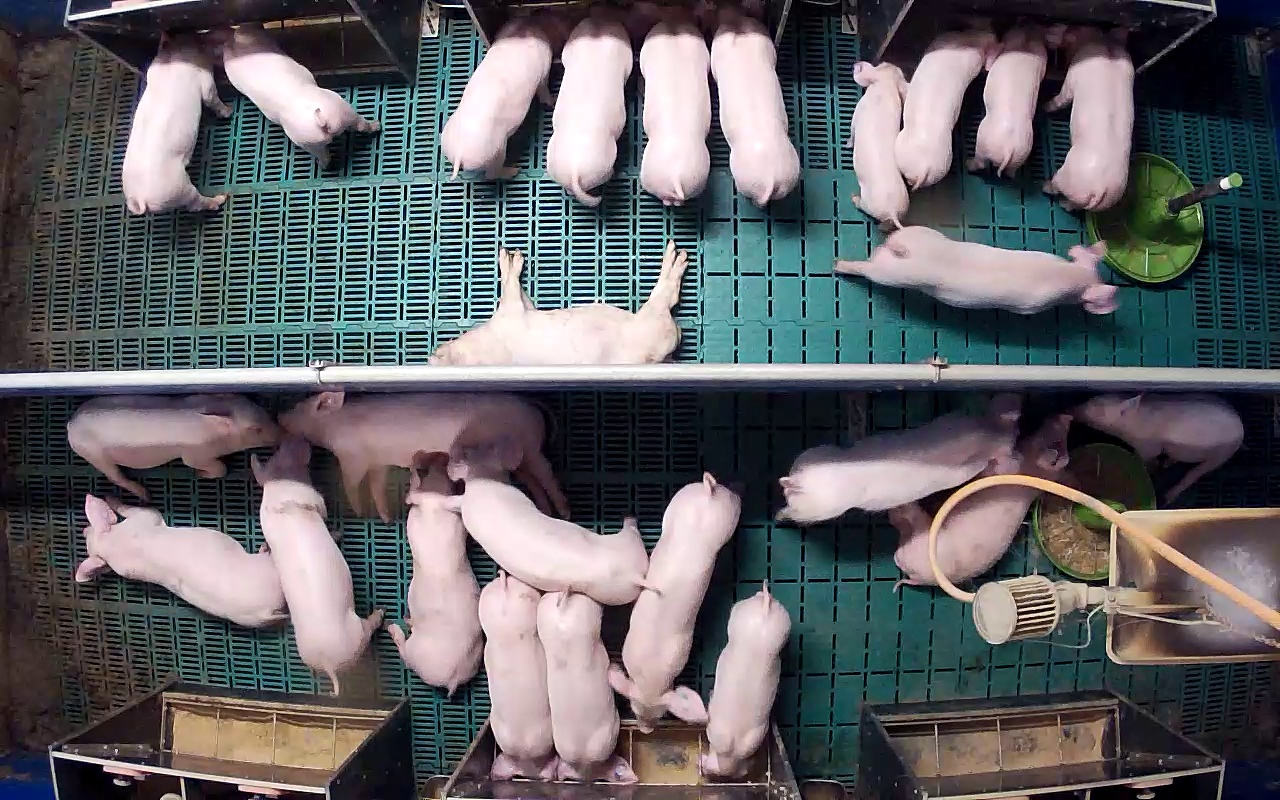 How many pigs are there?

25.